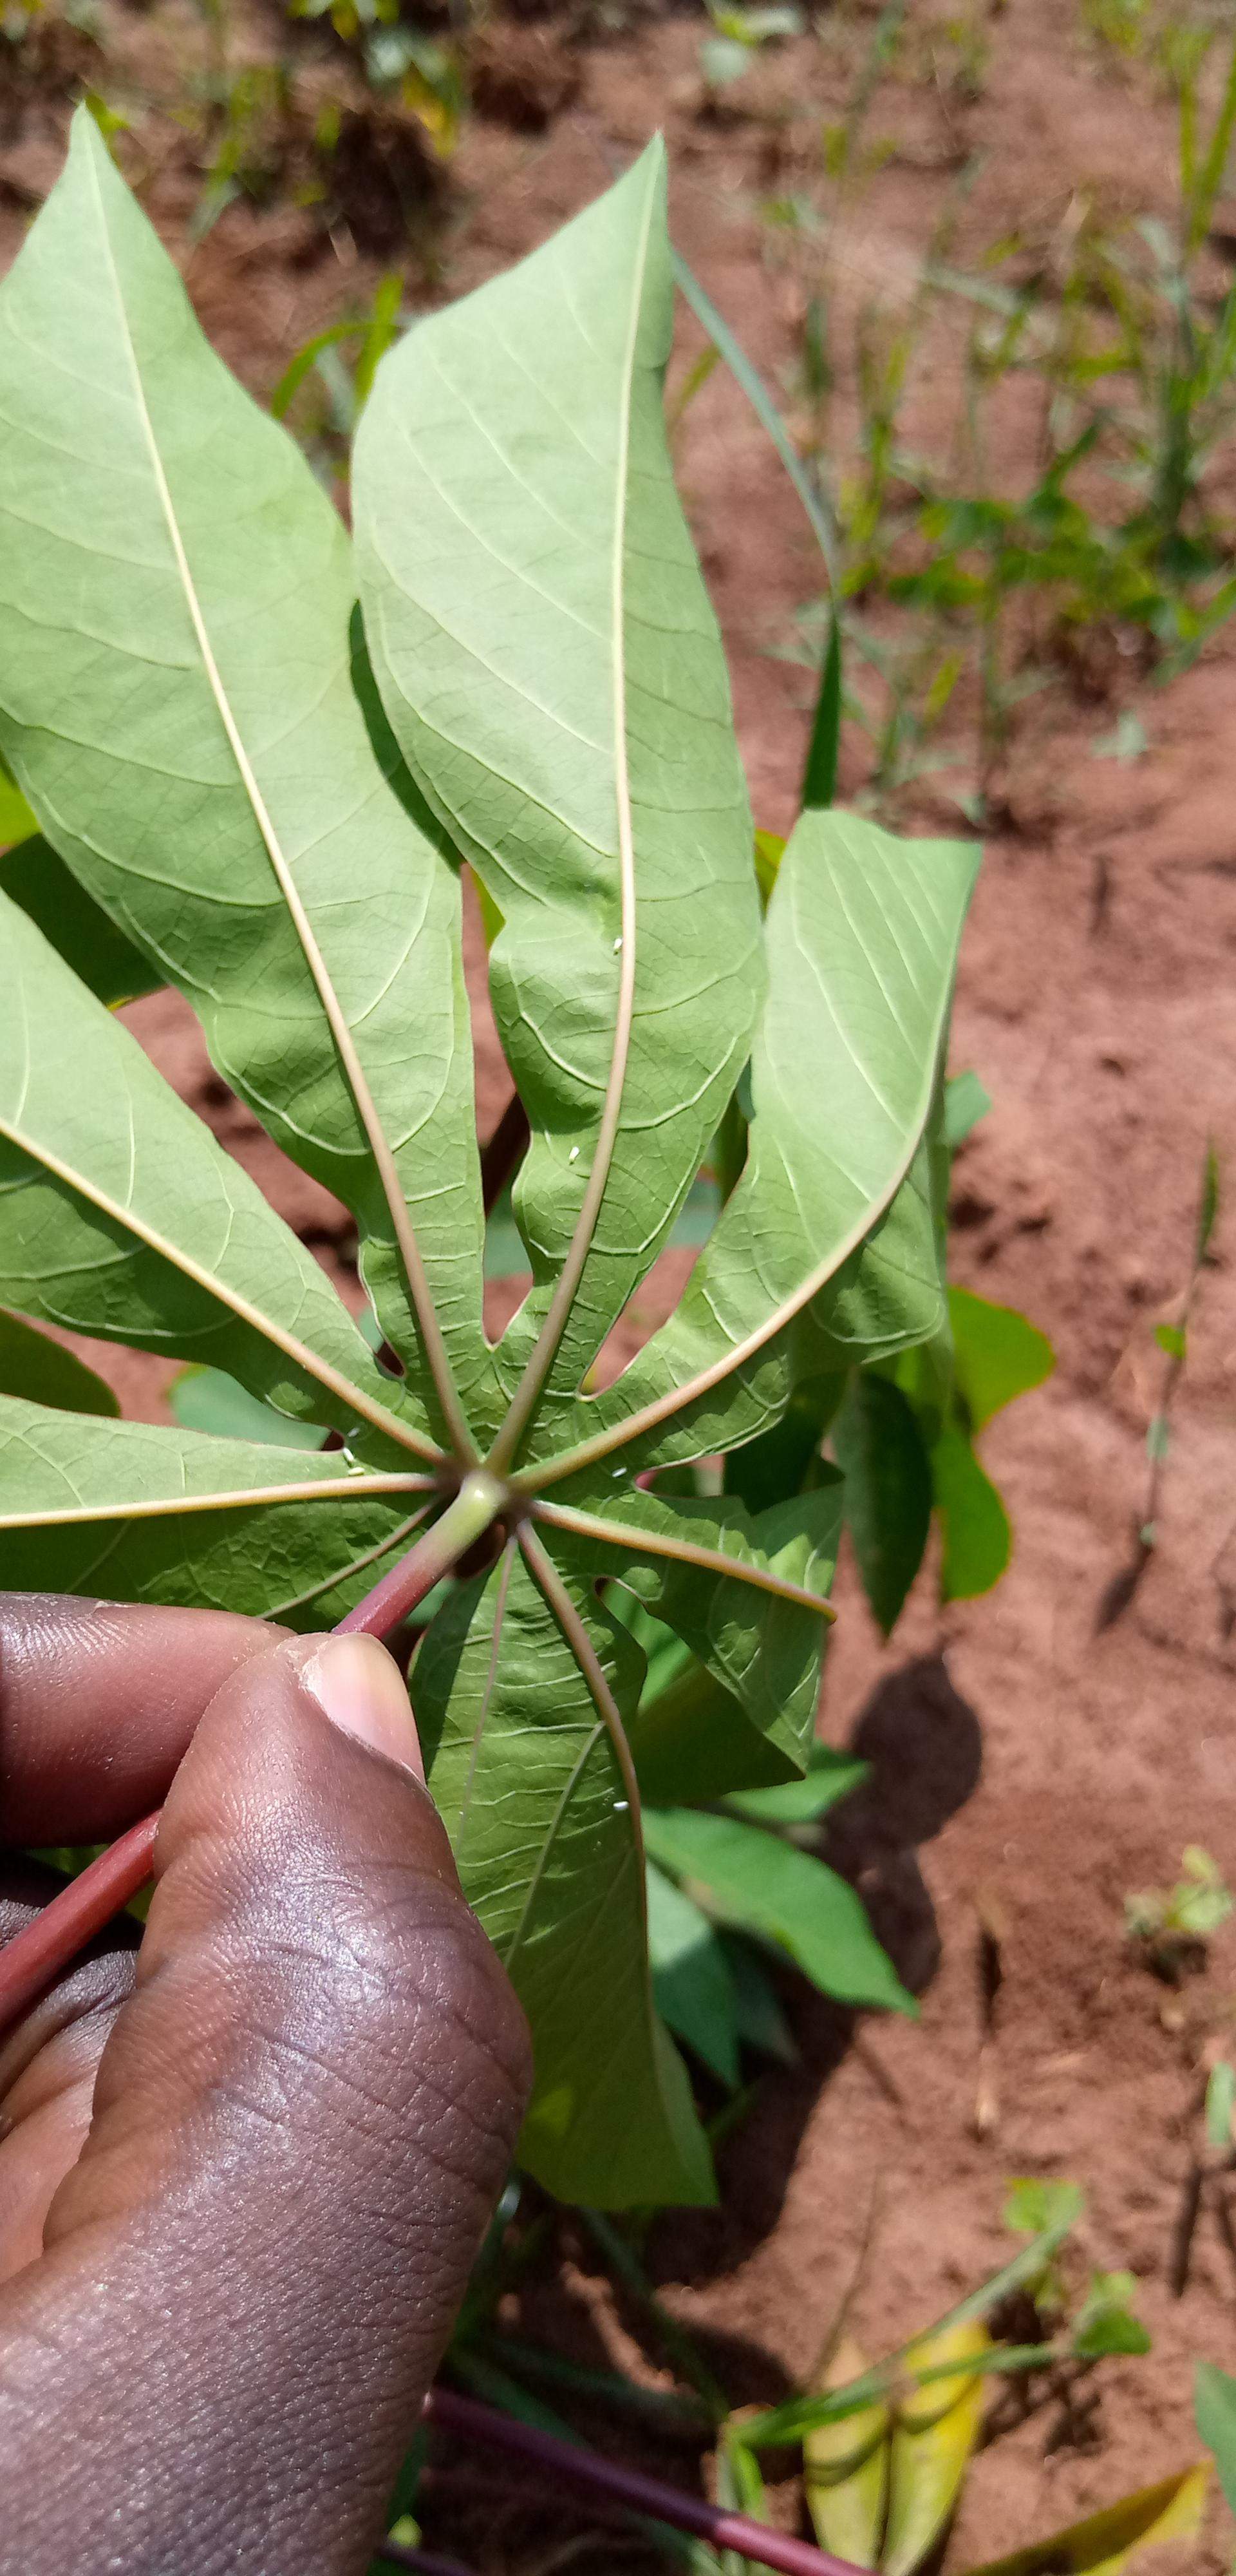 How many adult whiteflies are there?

6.